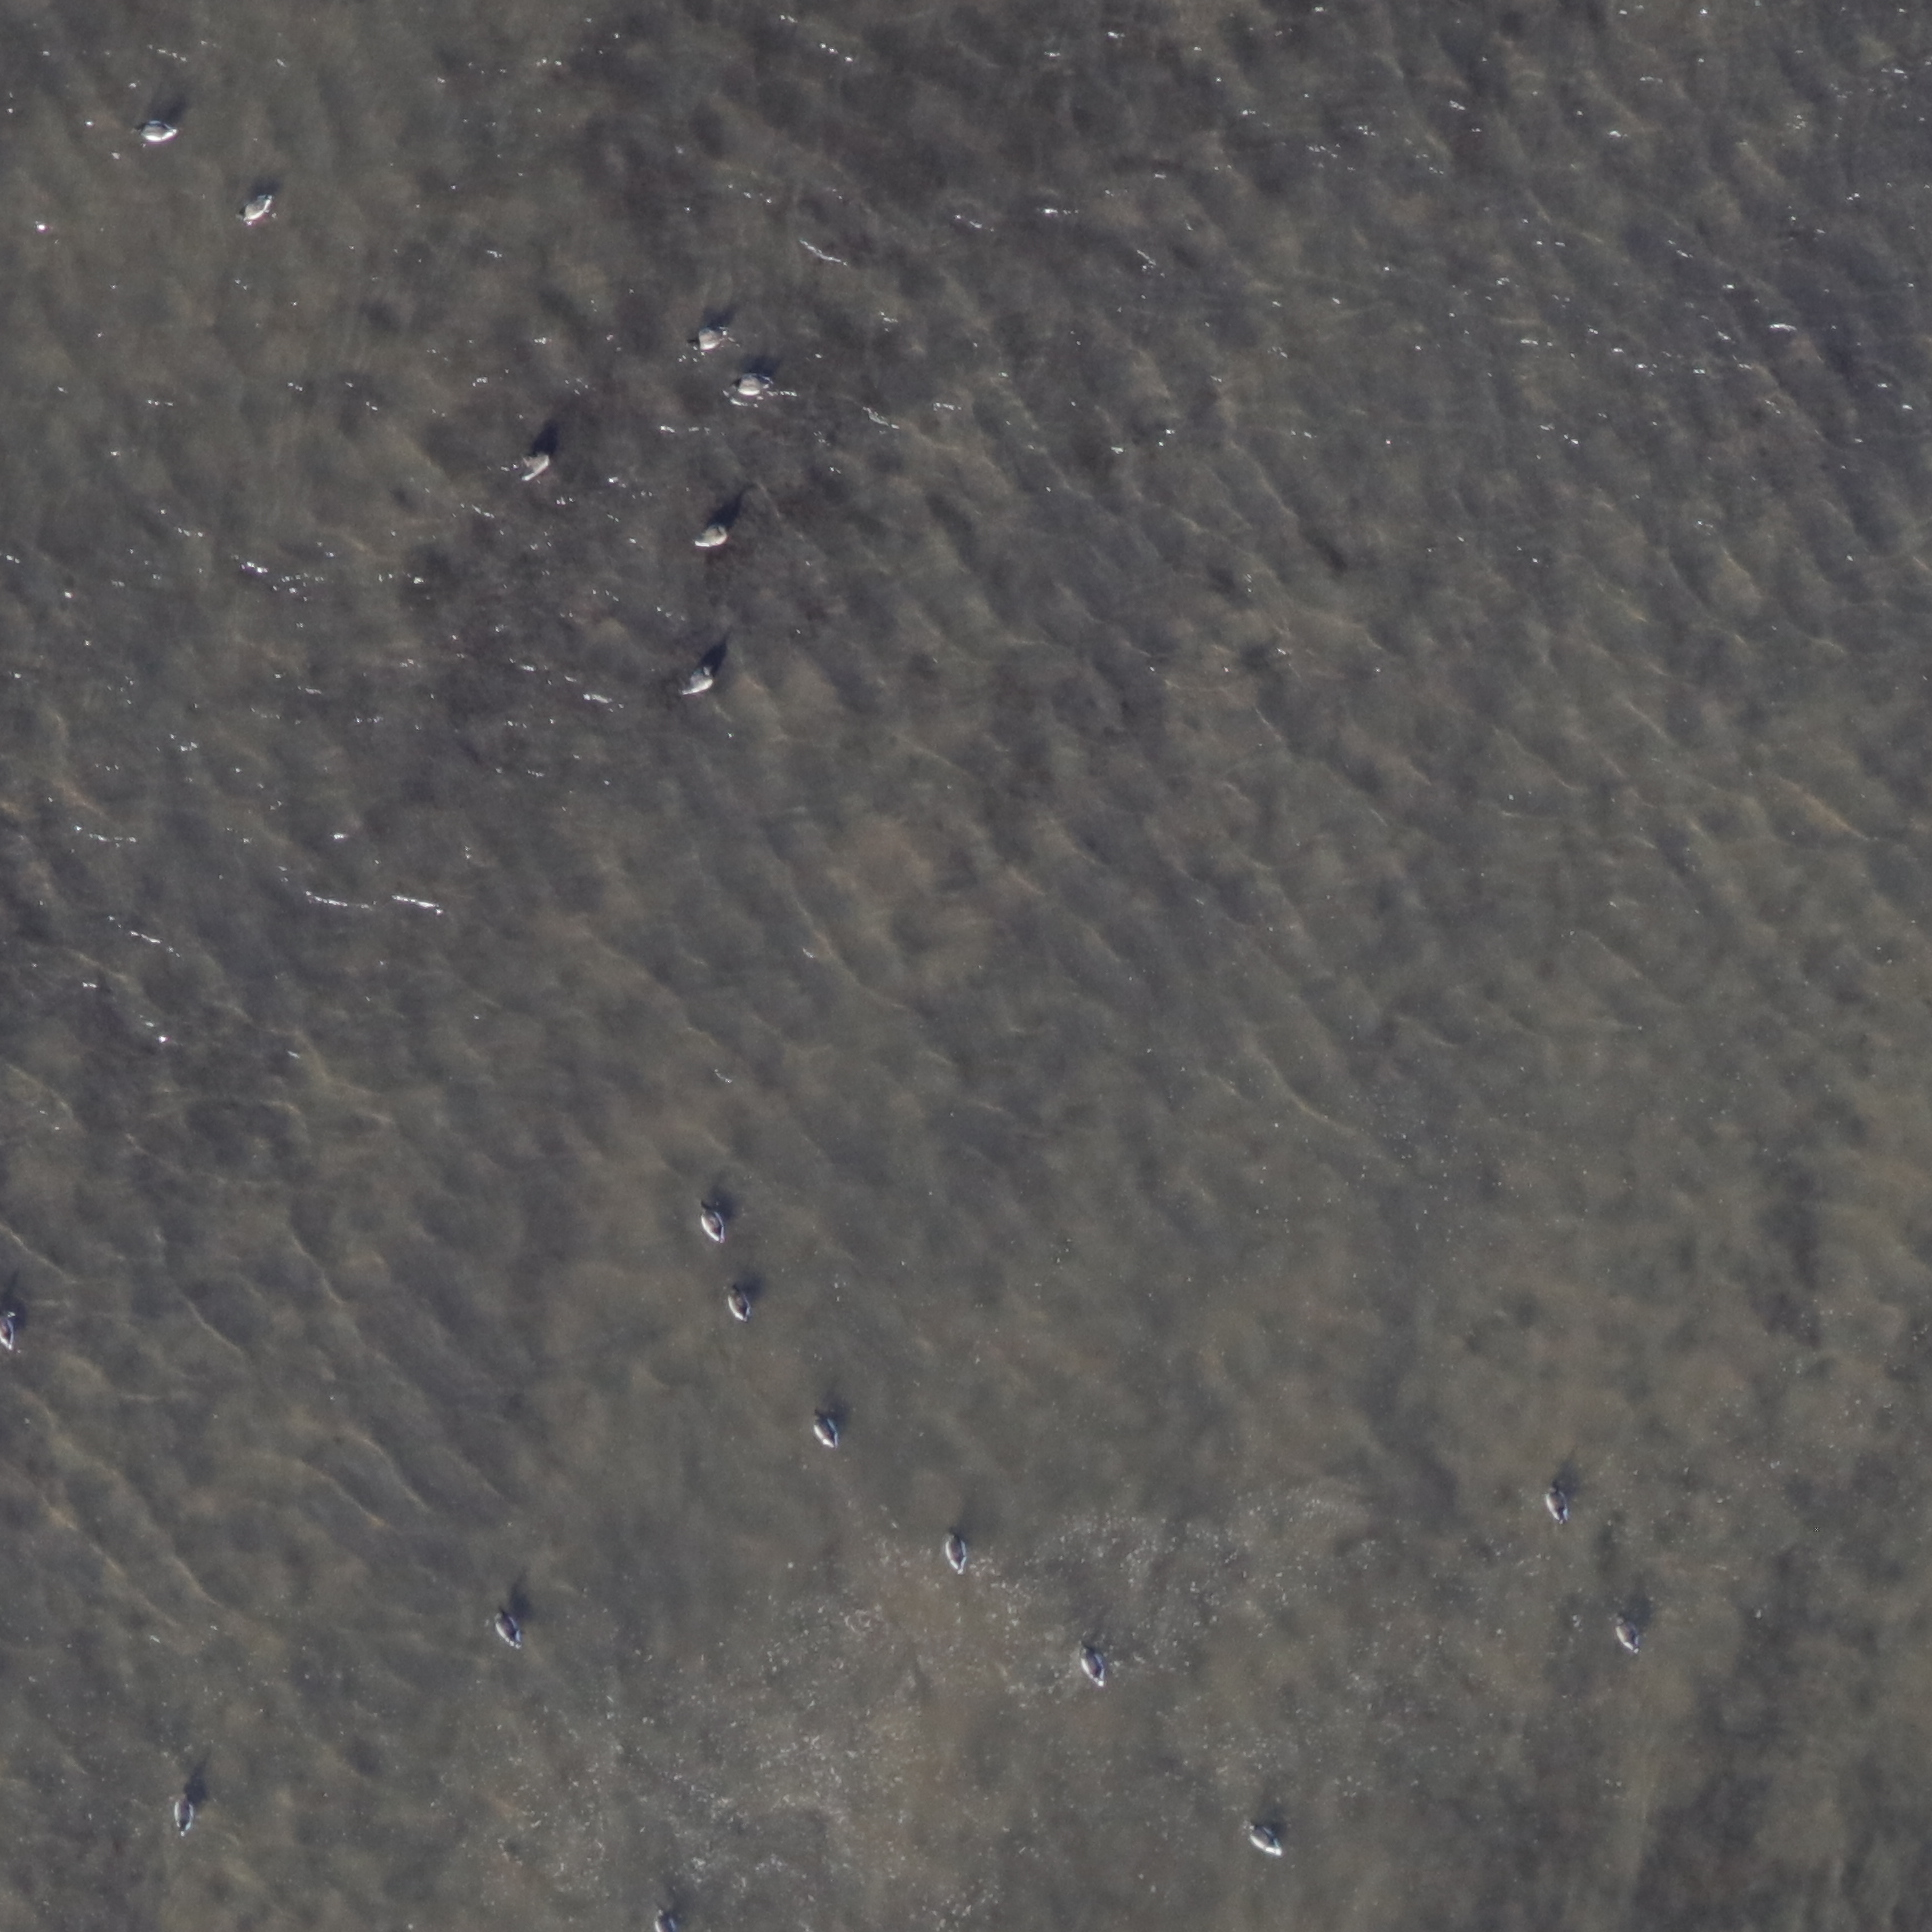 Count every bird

19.